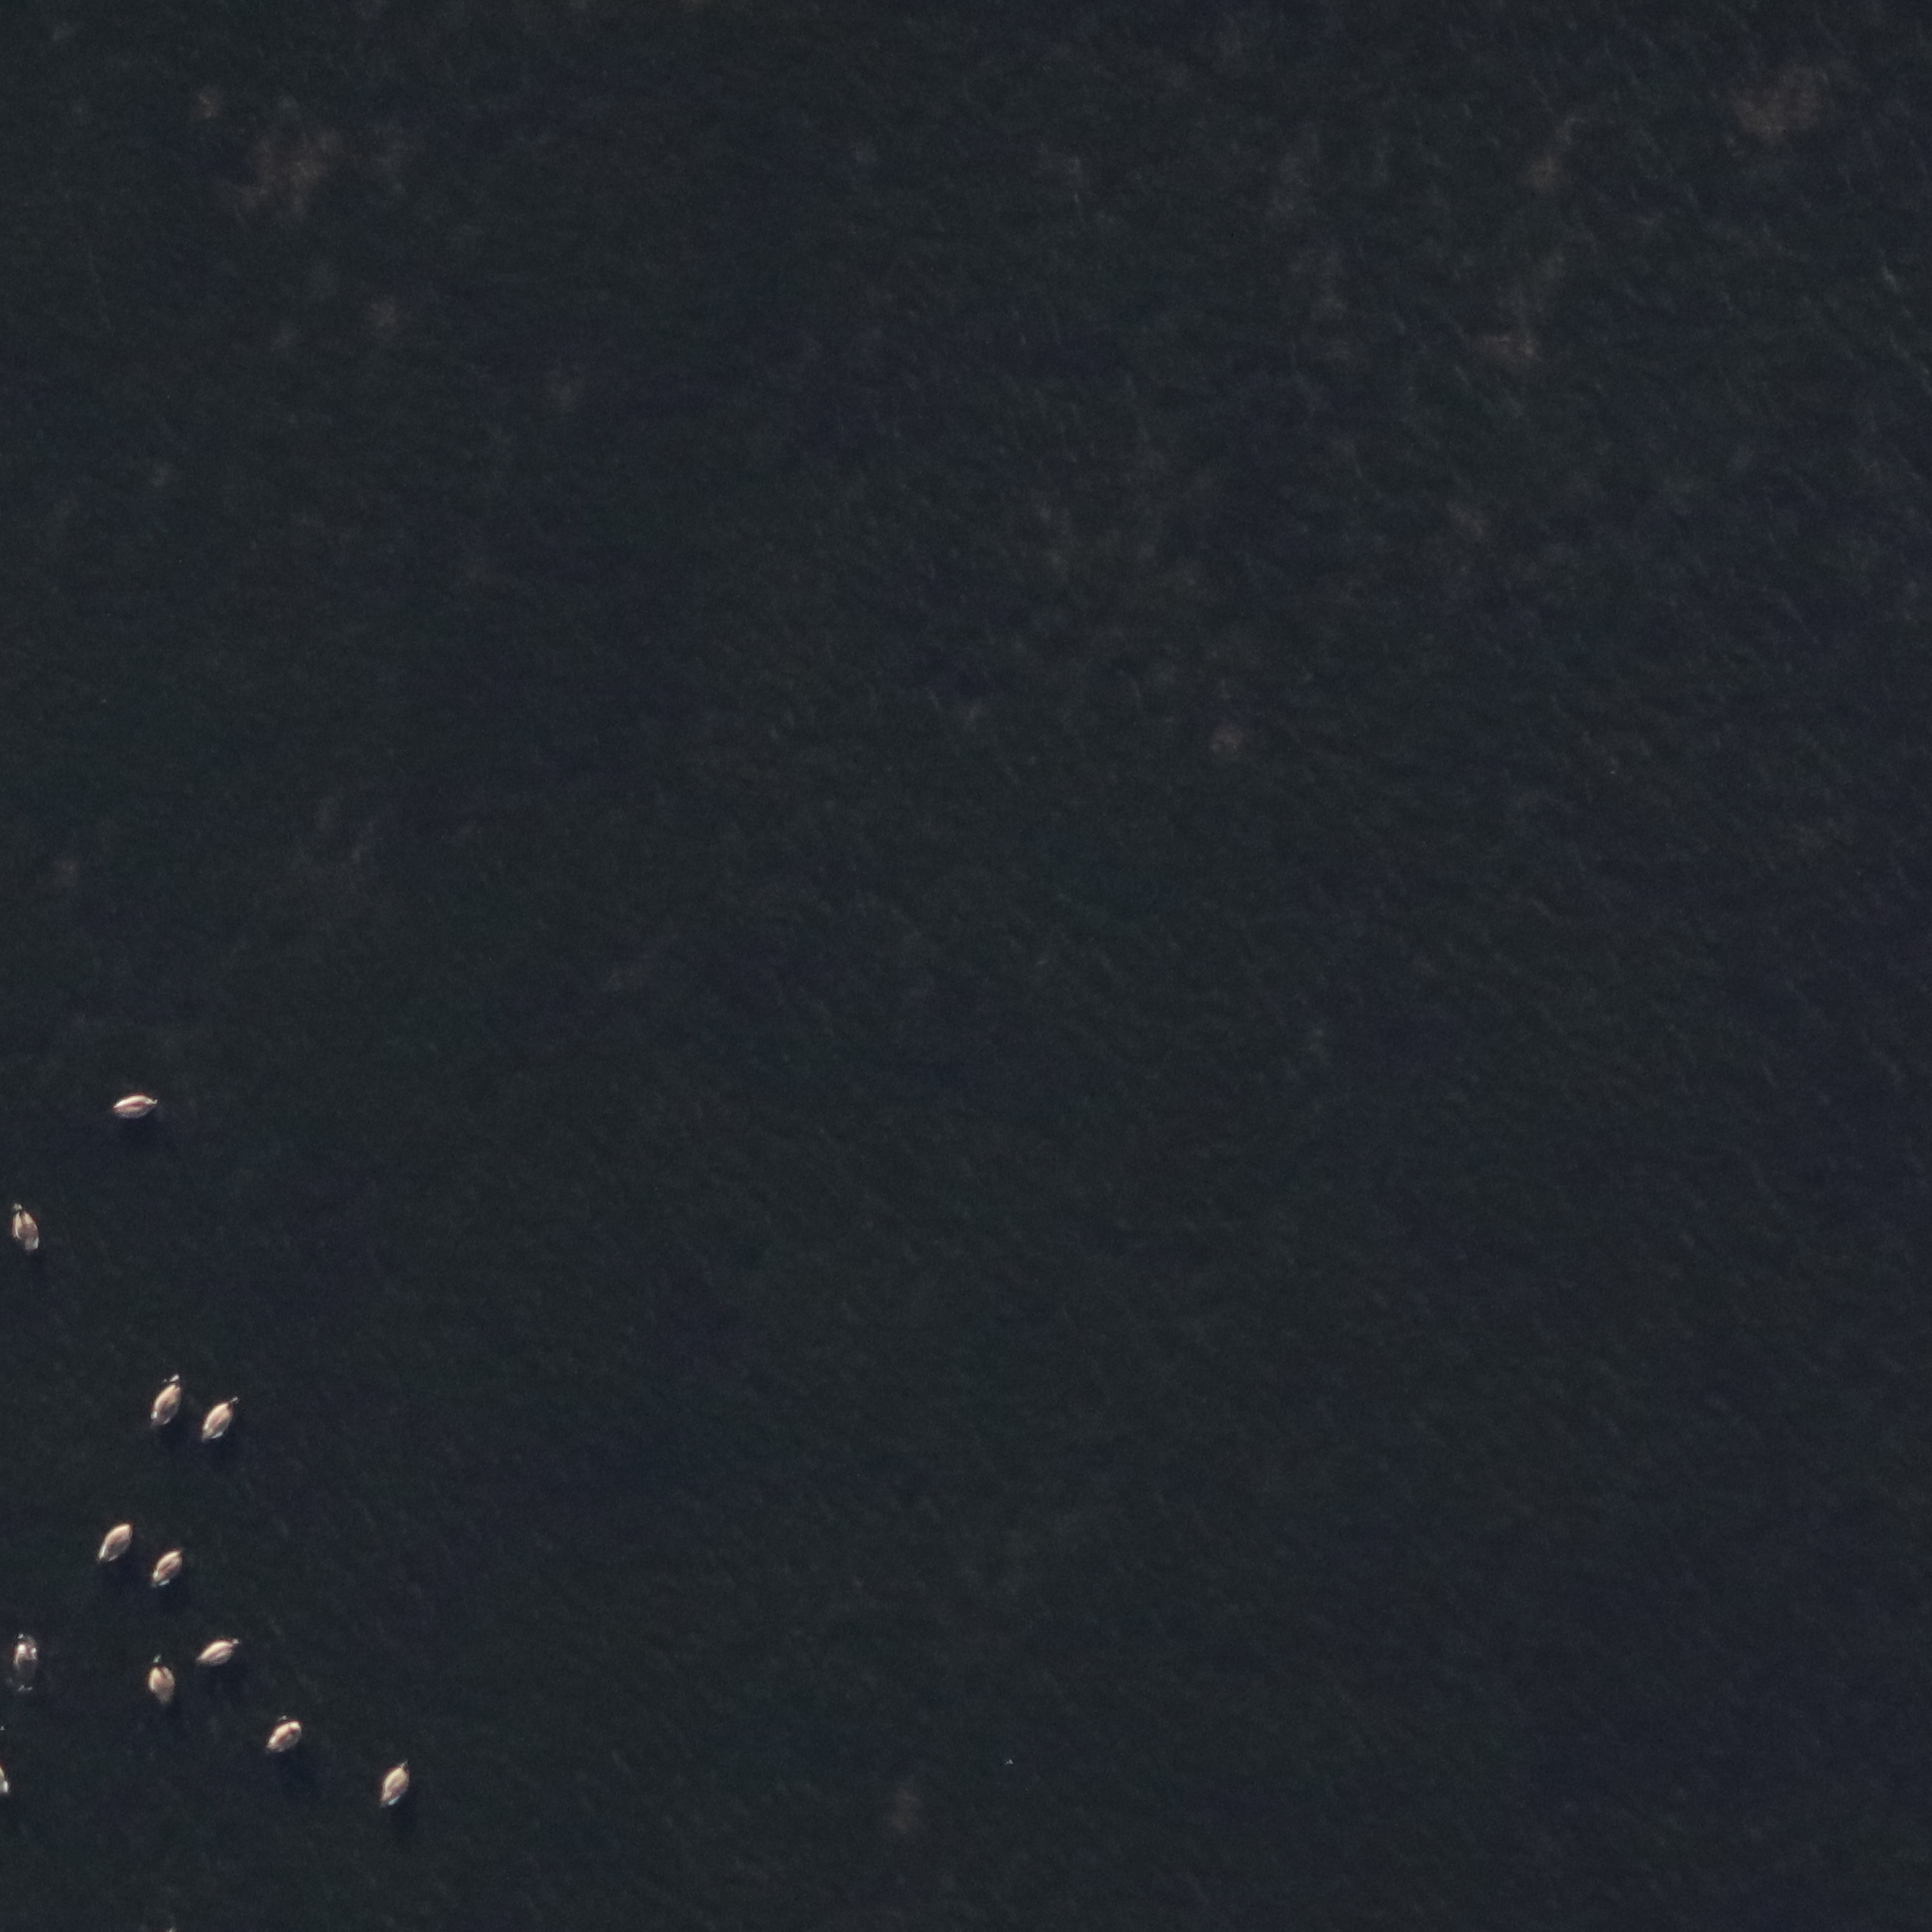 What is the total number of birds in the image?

11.